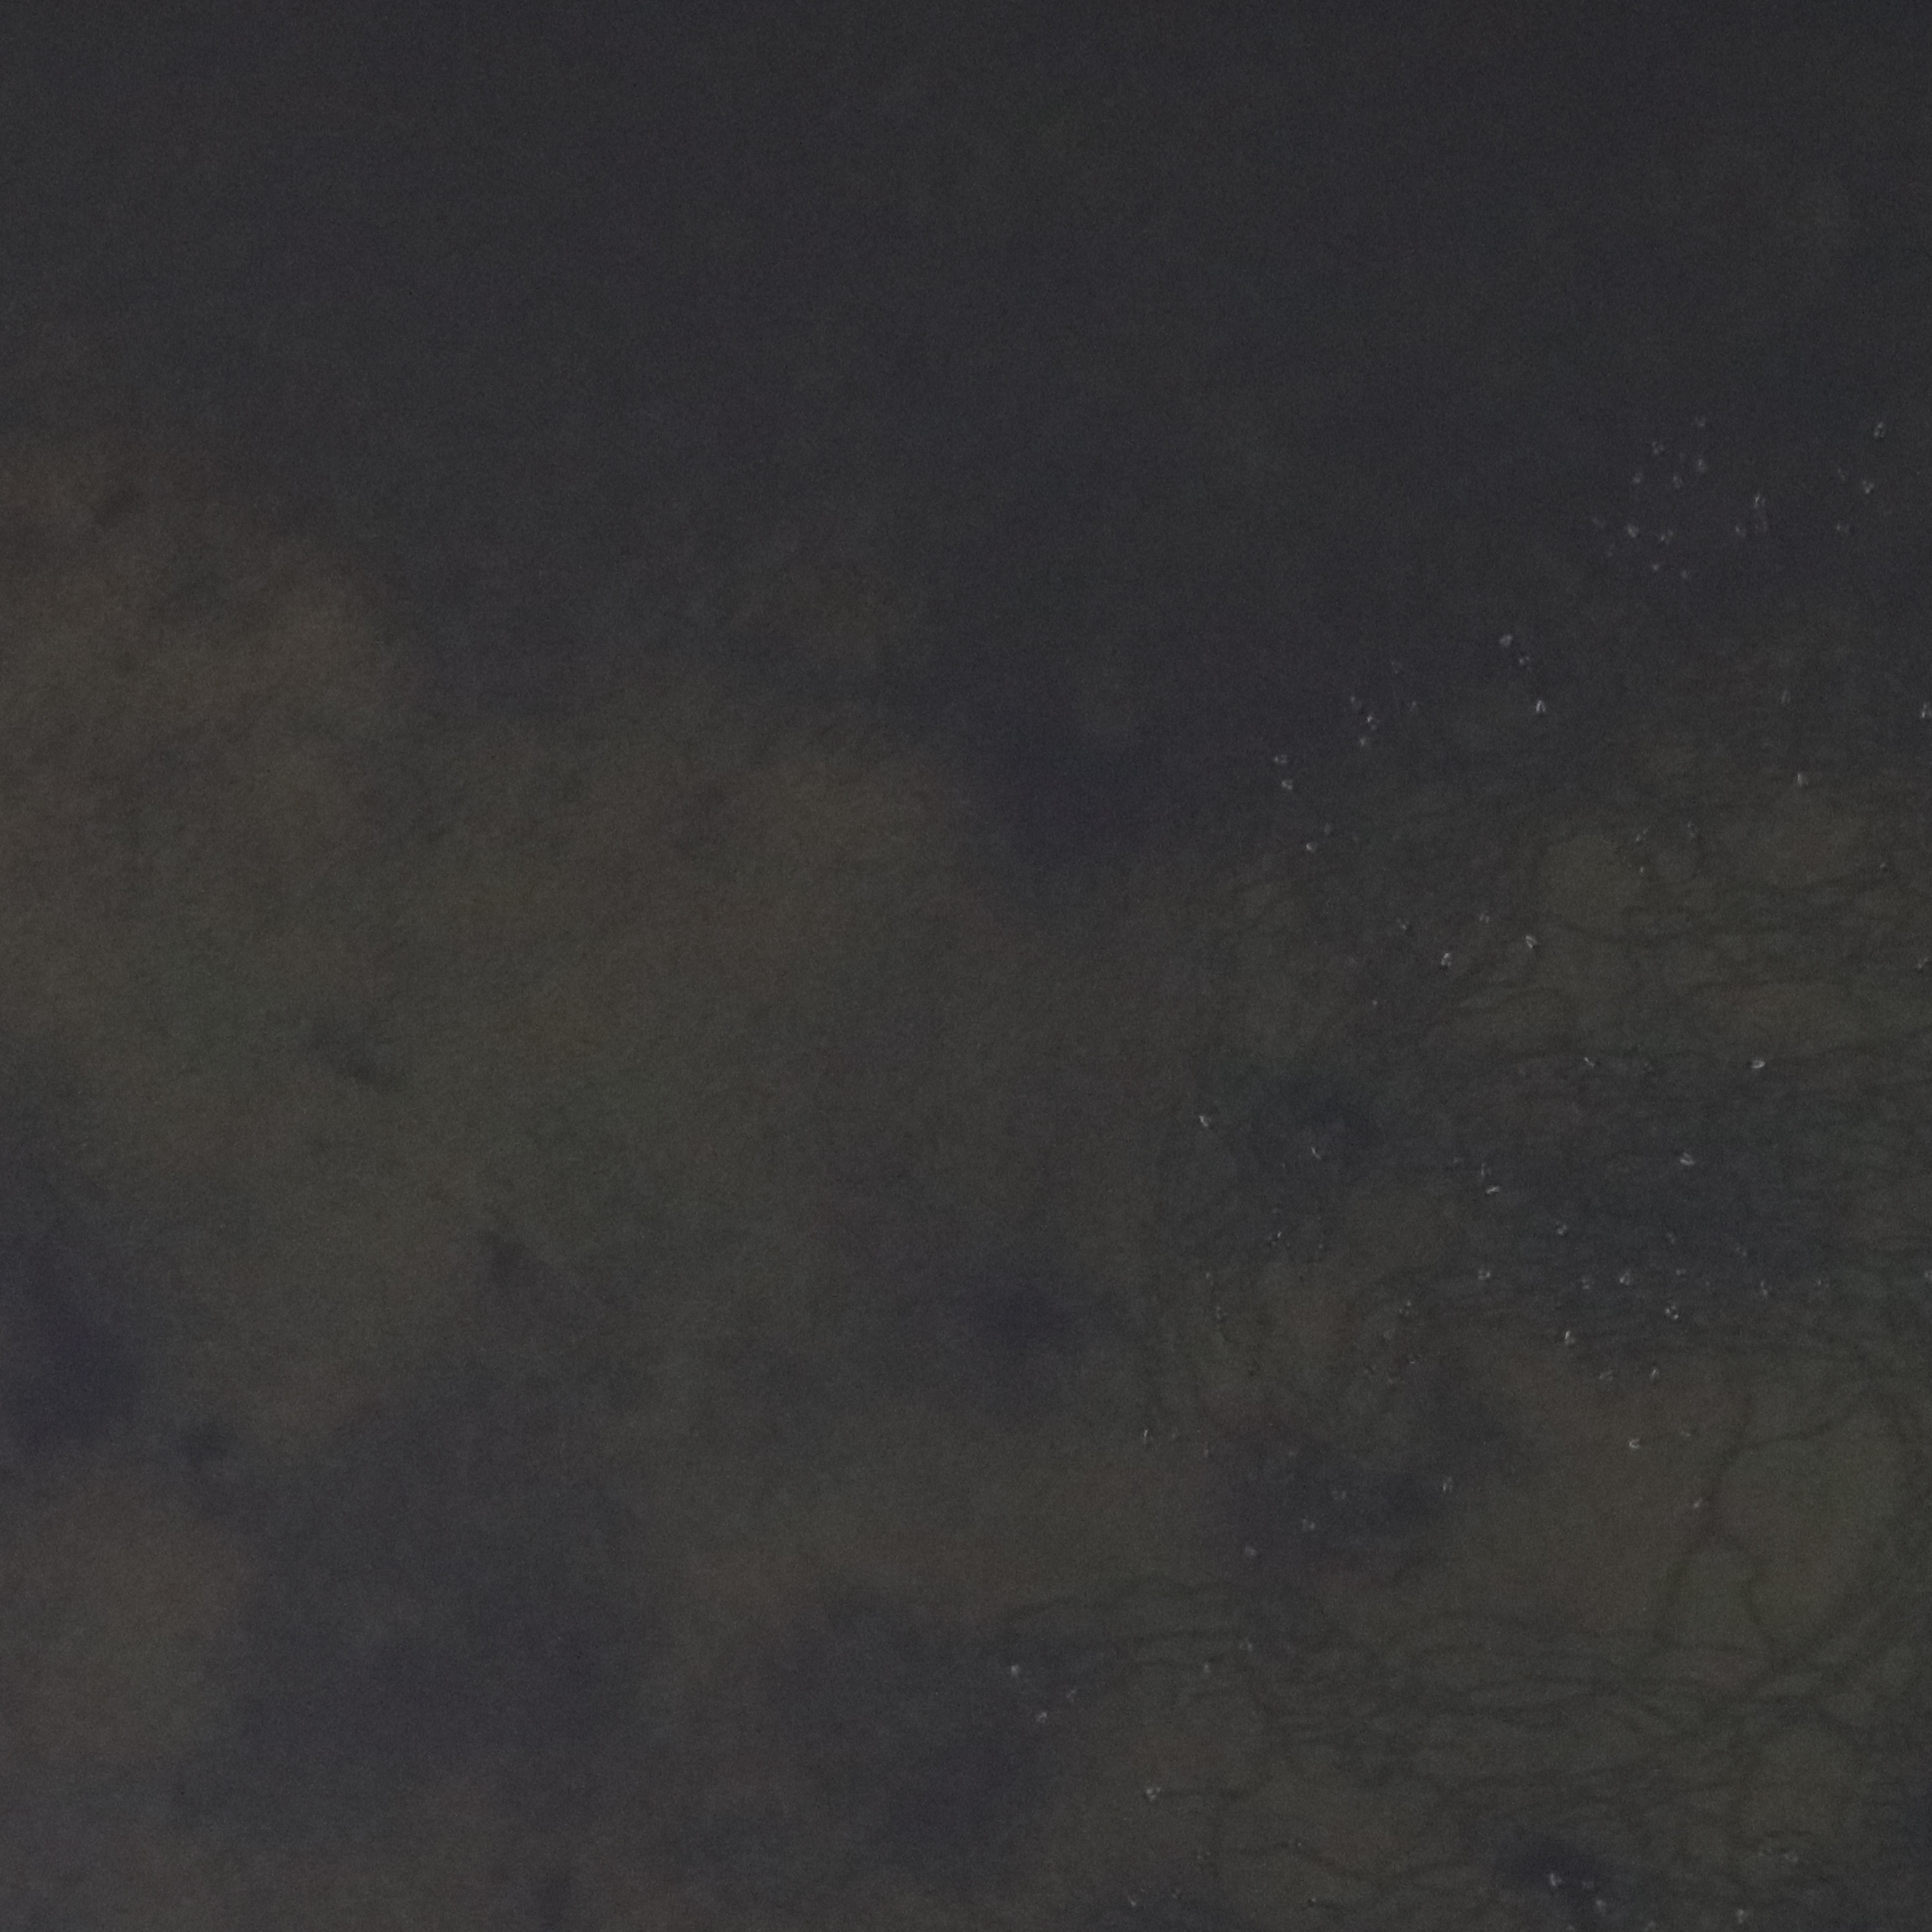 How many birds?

101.